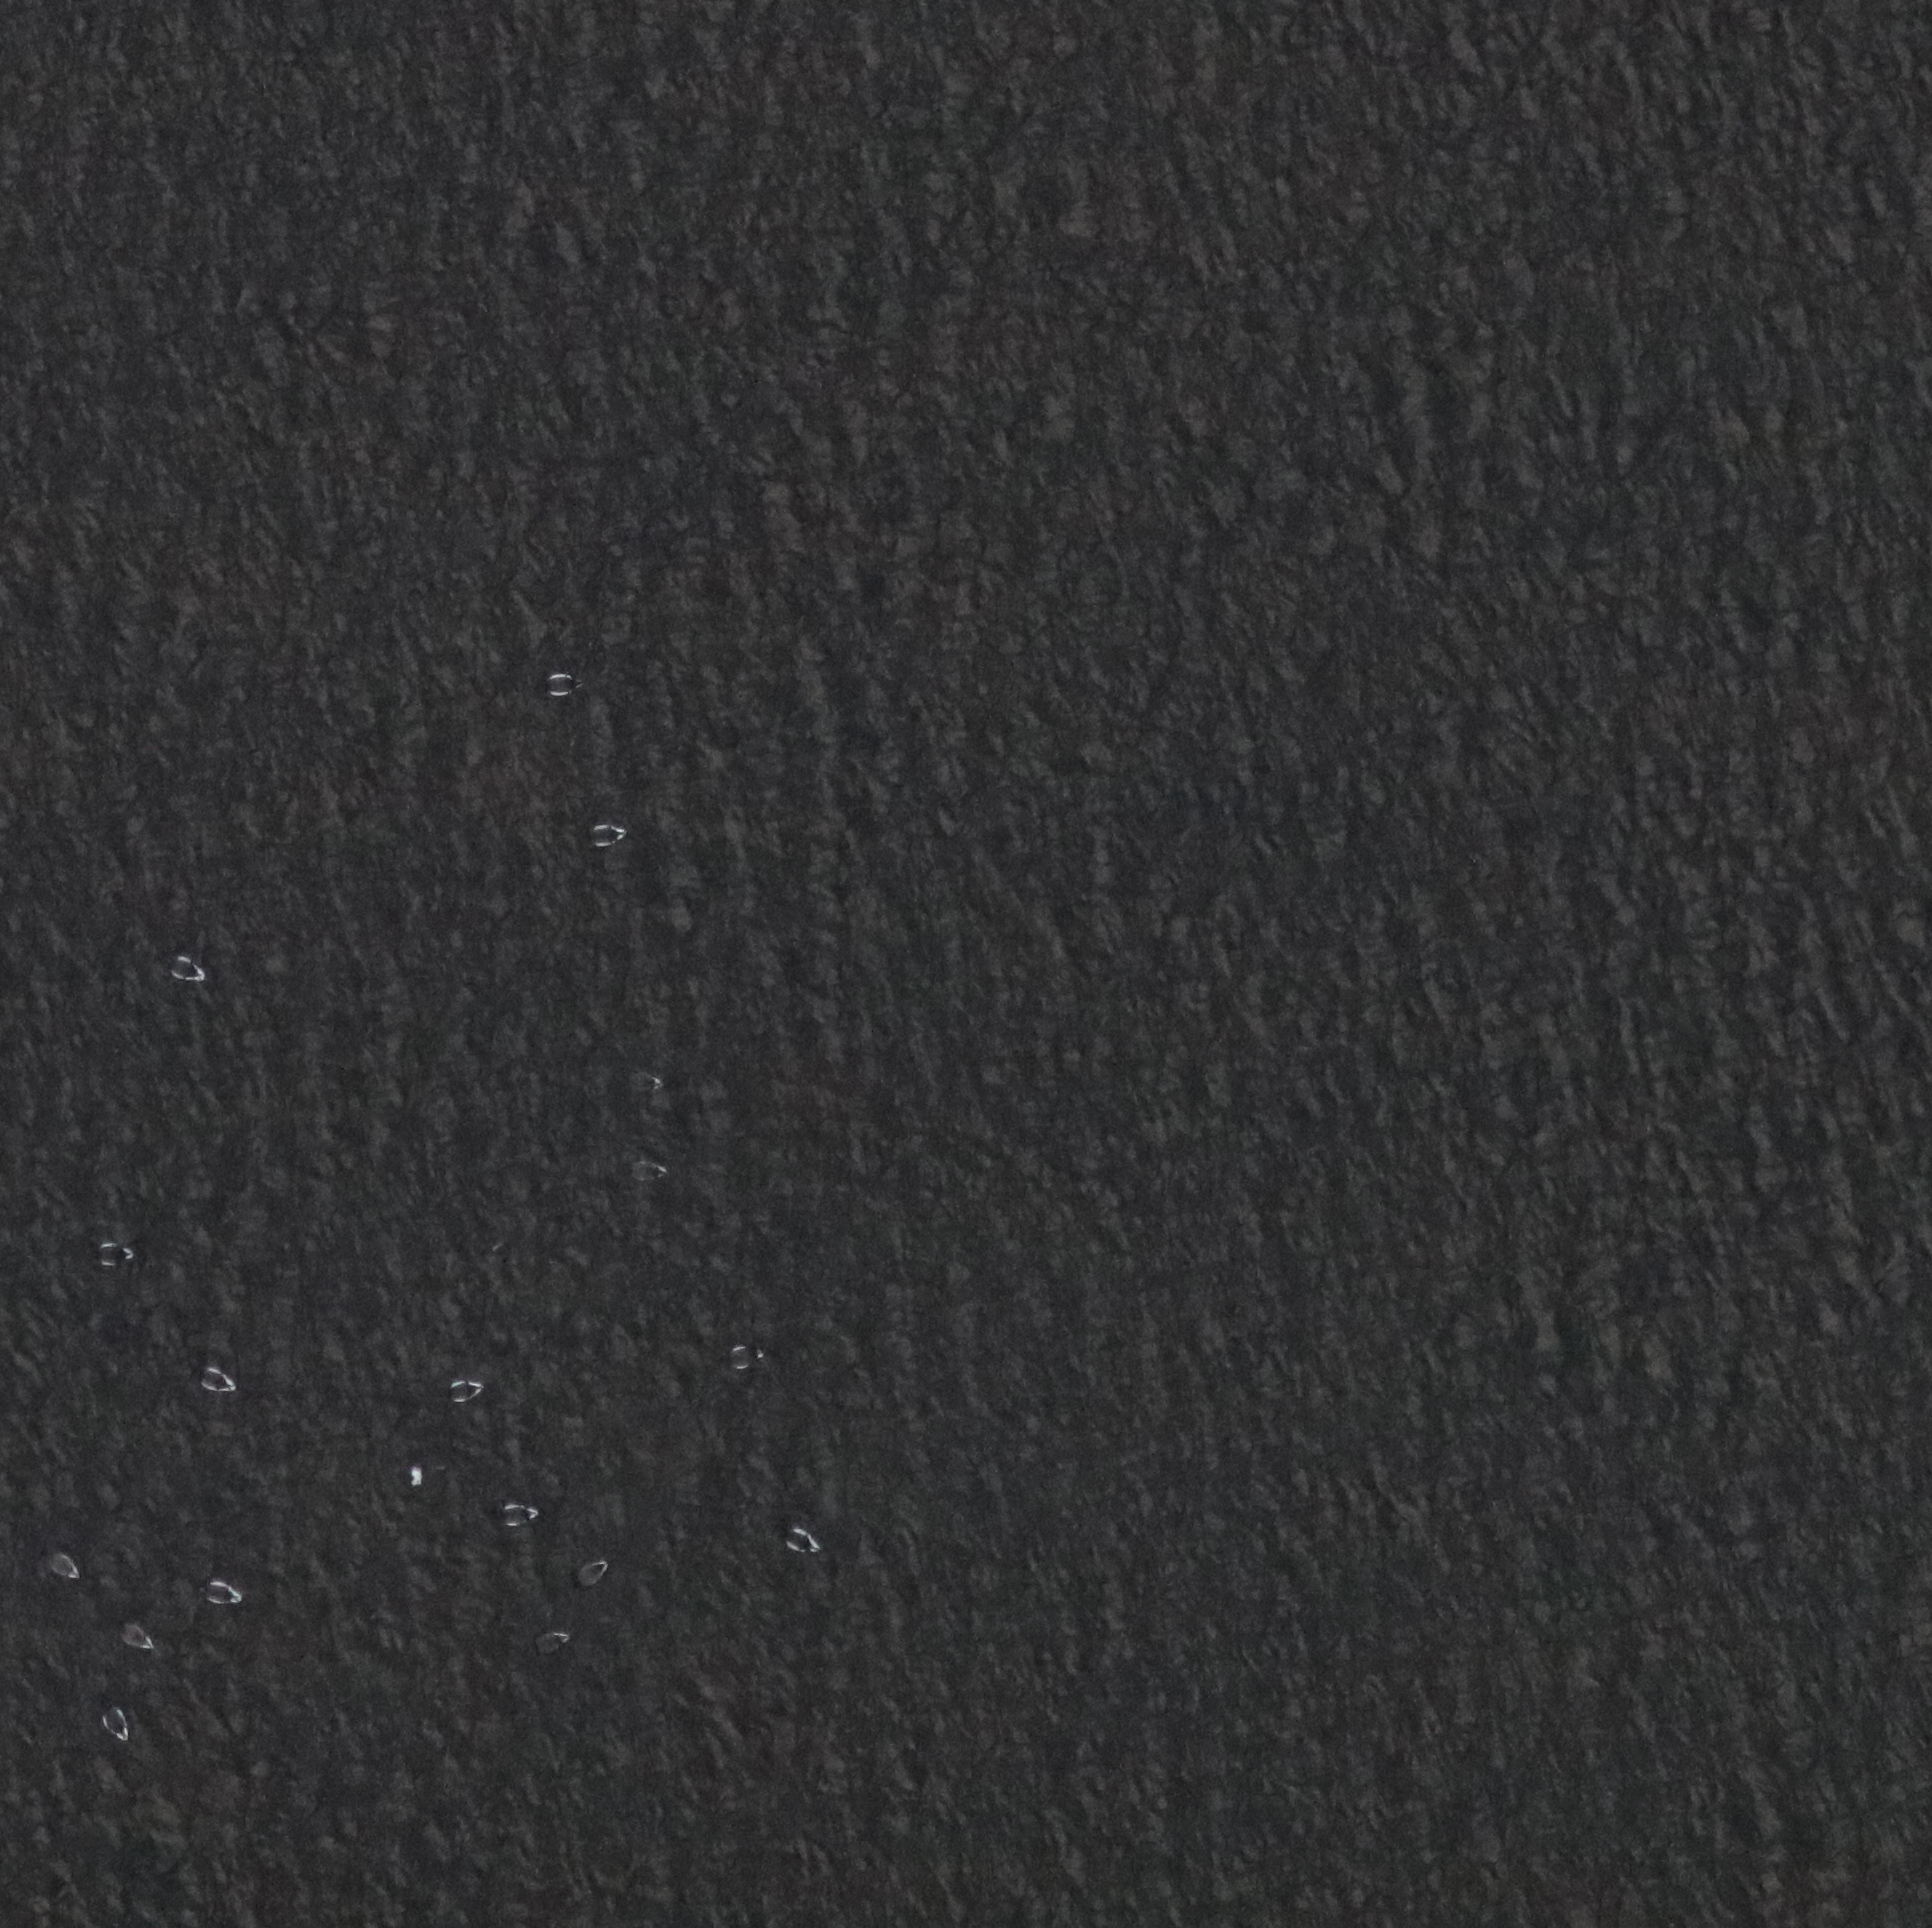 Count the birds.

18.